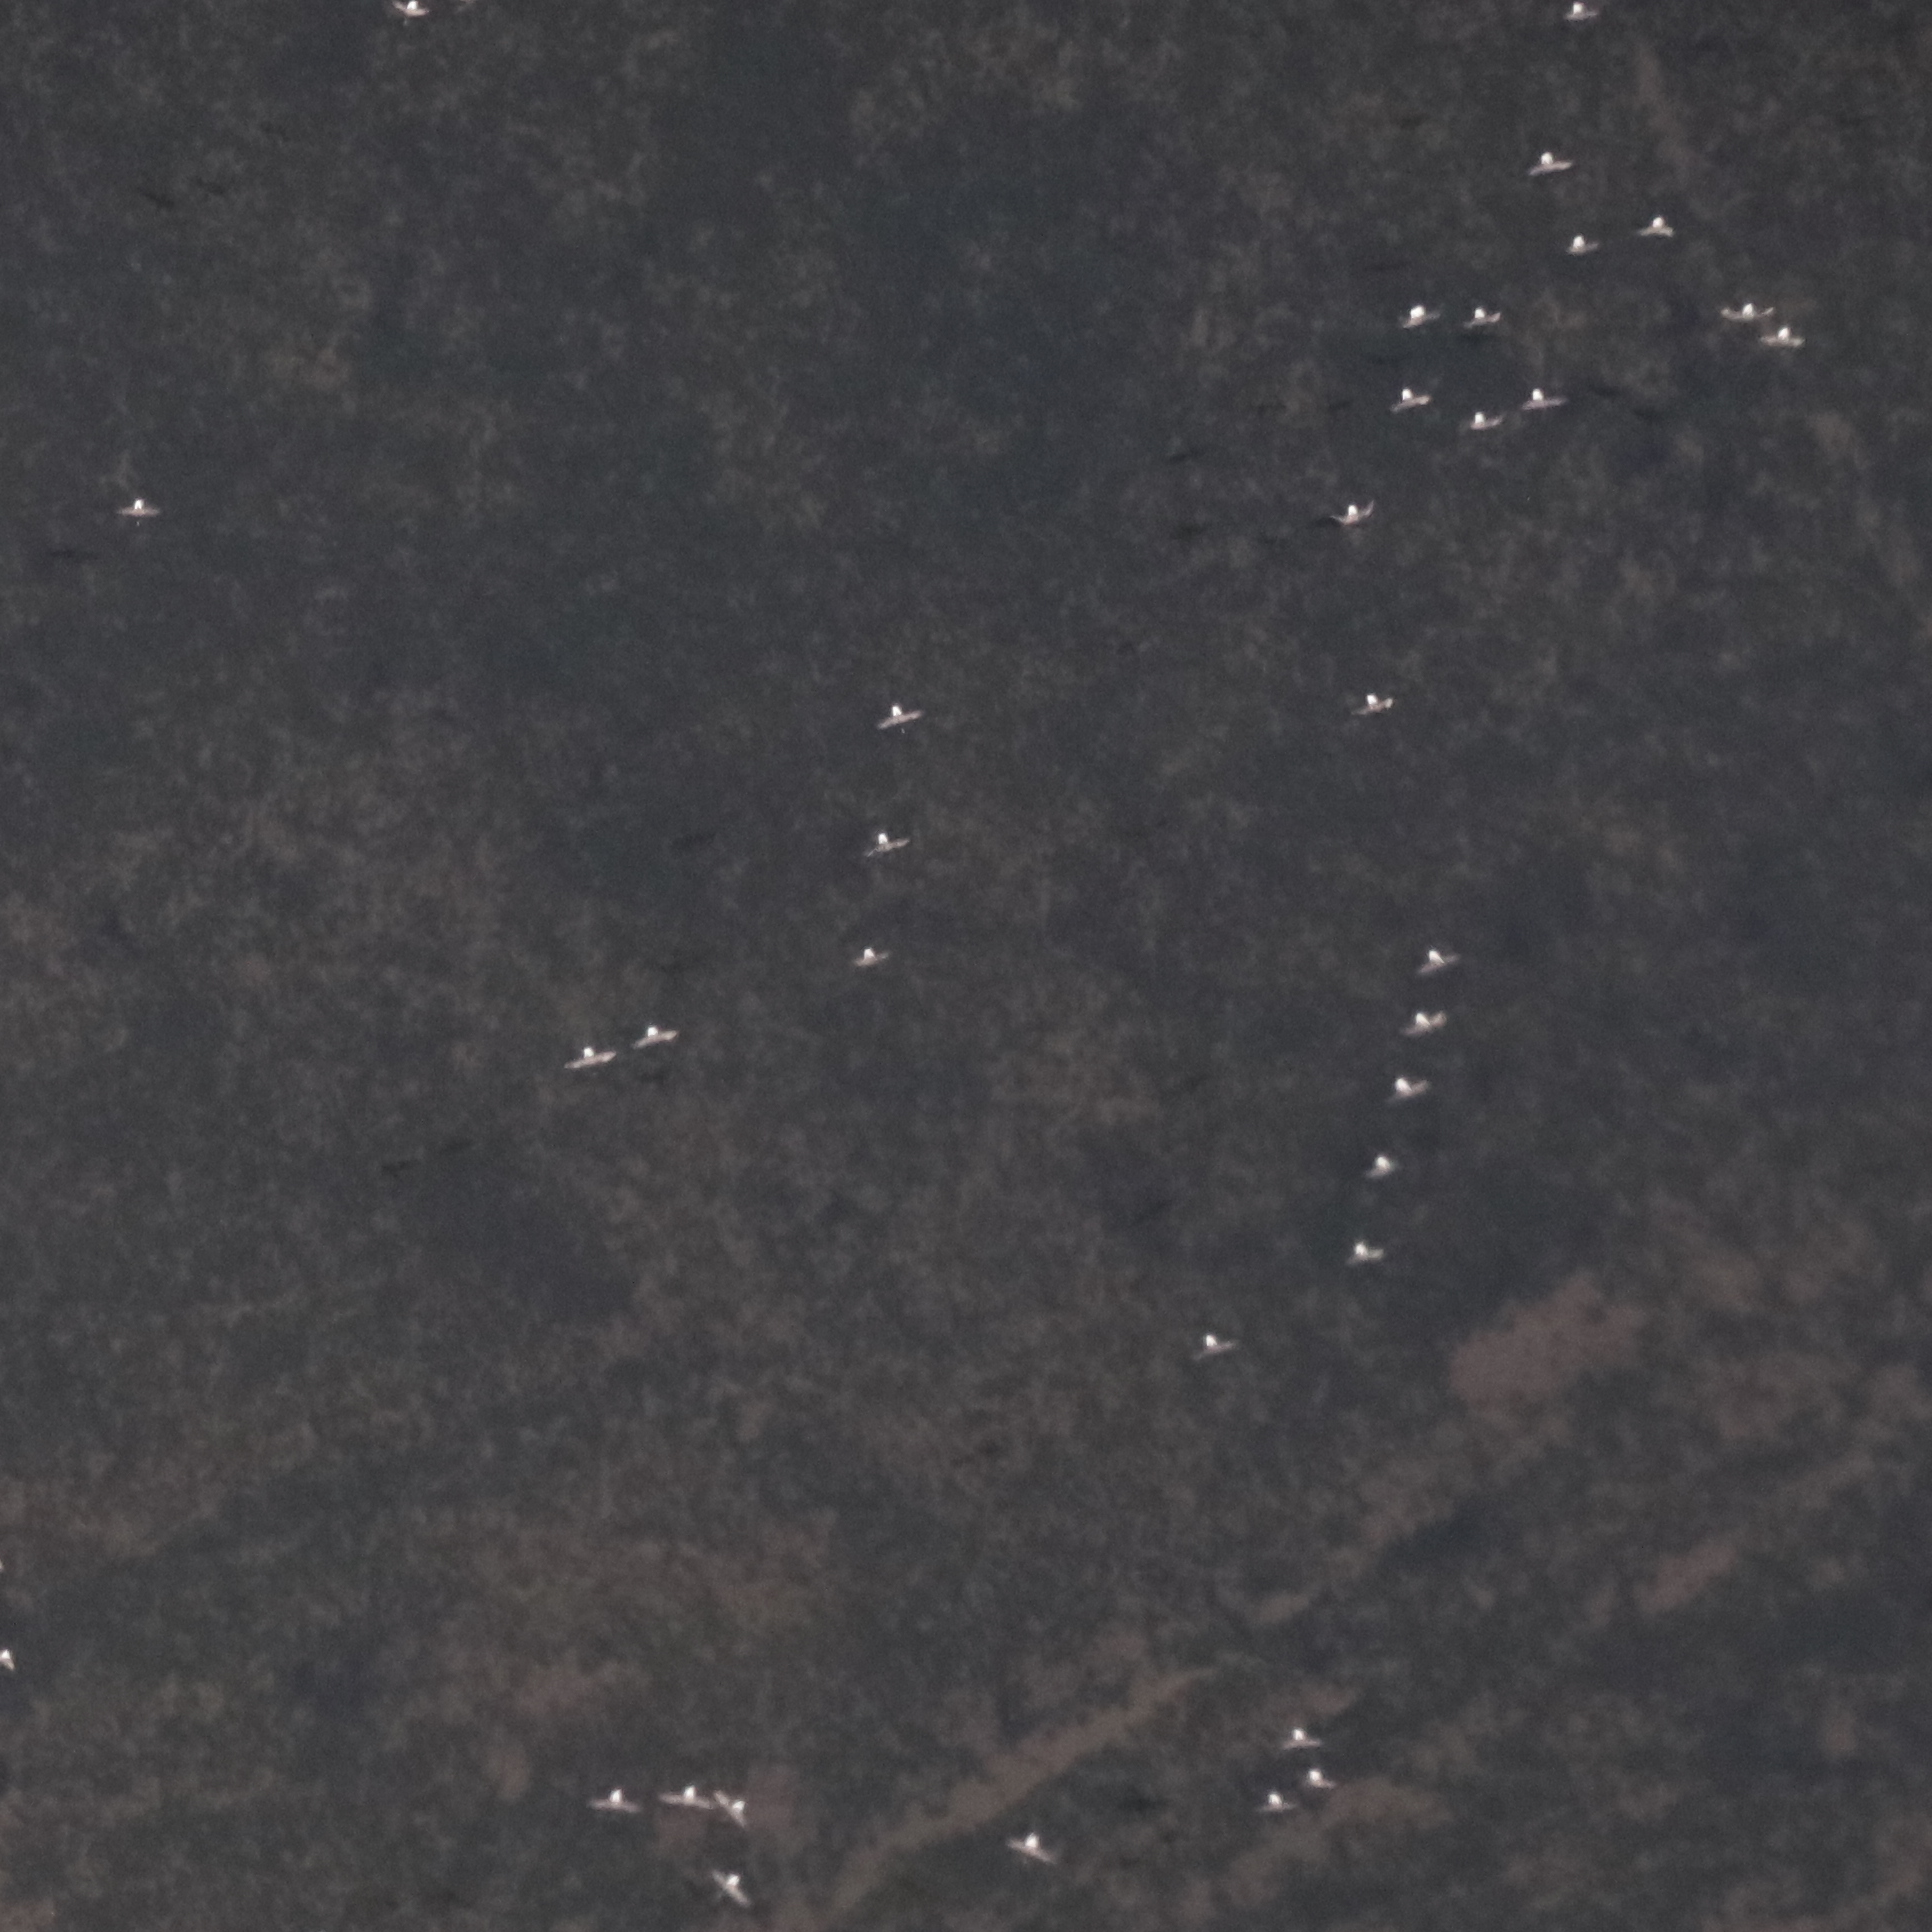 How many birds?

35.